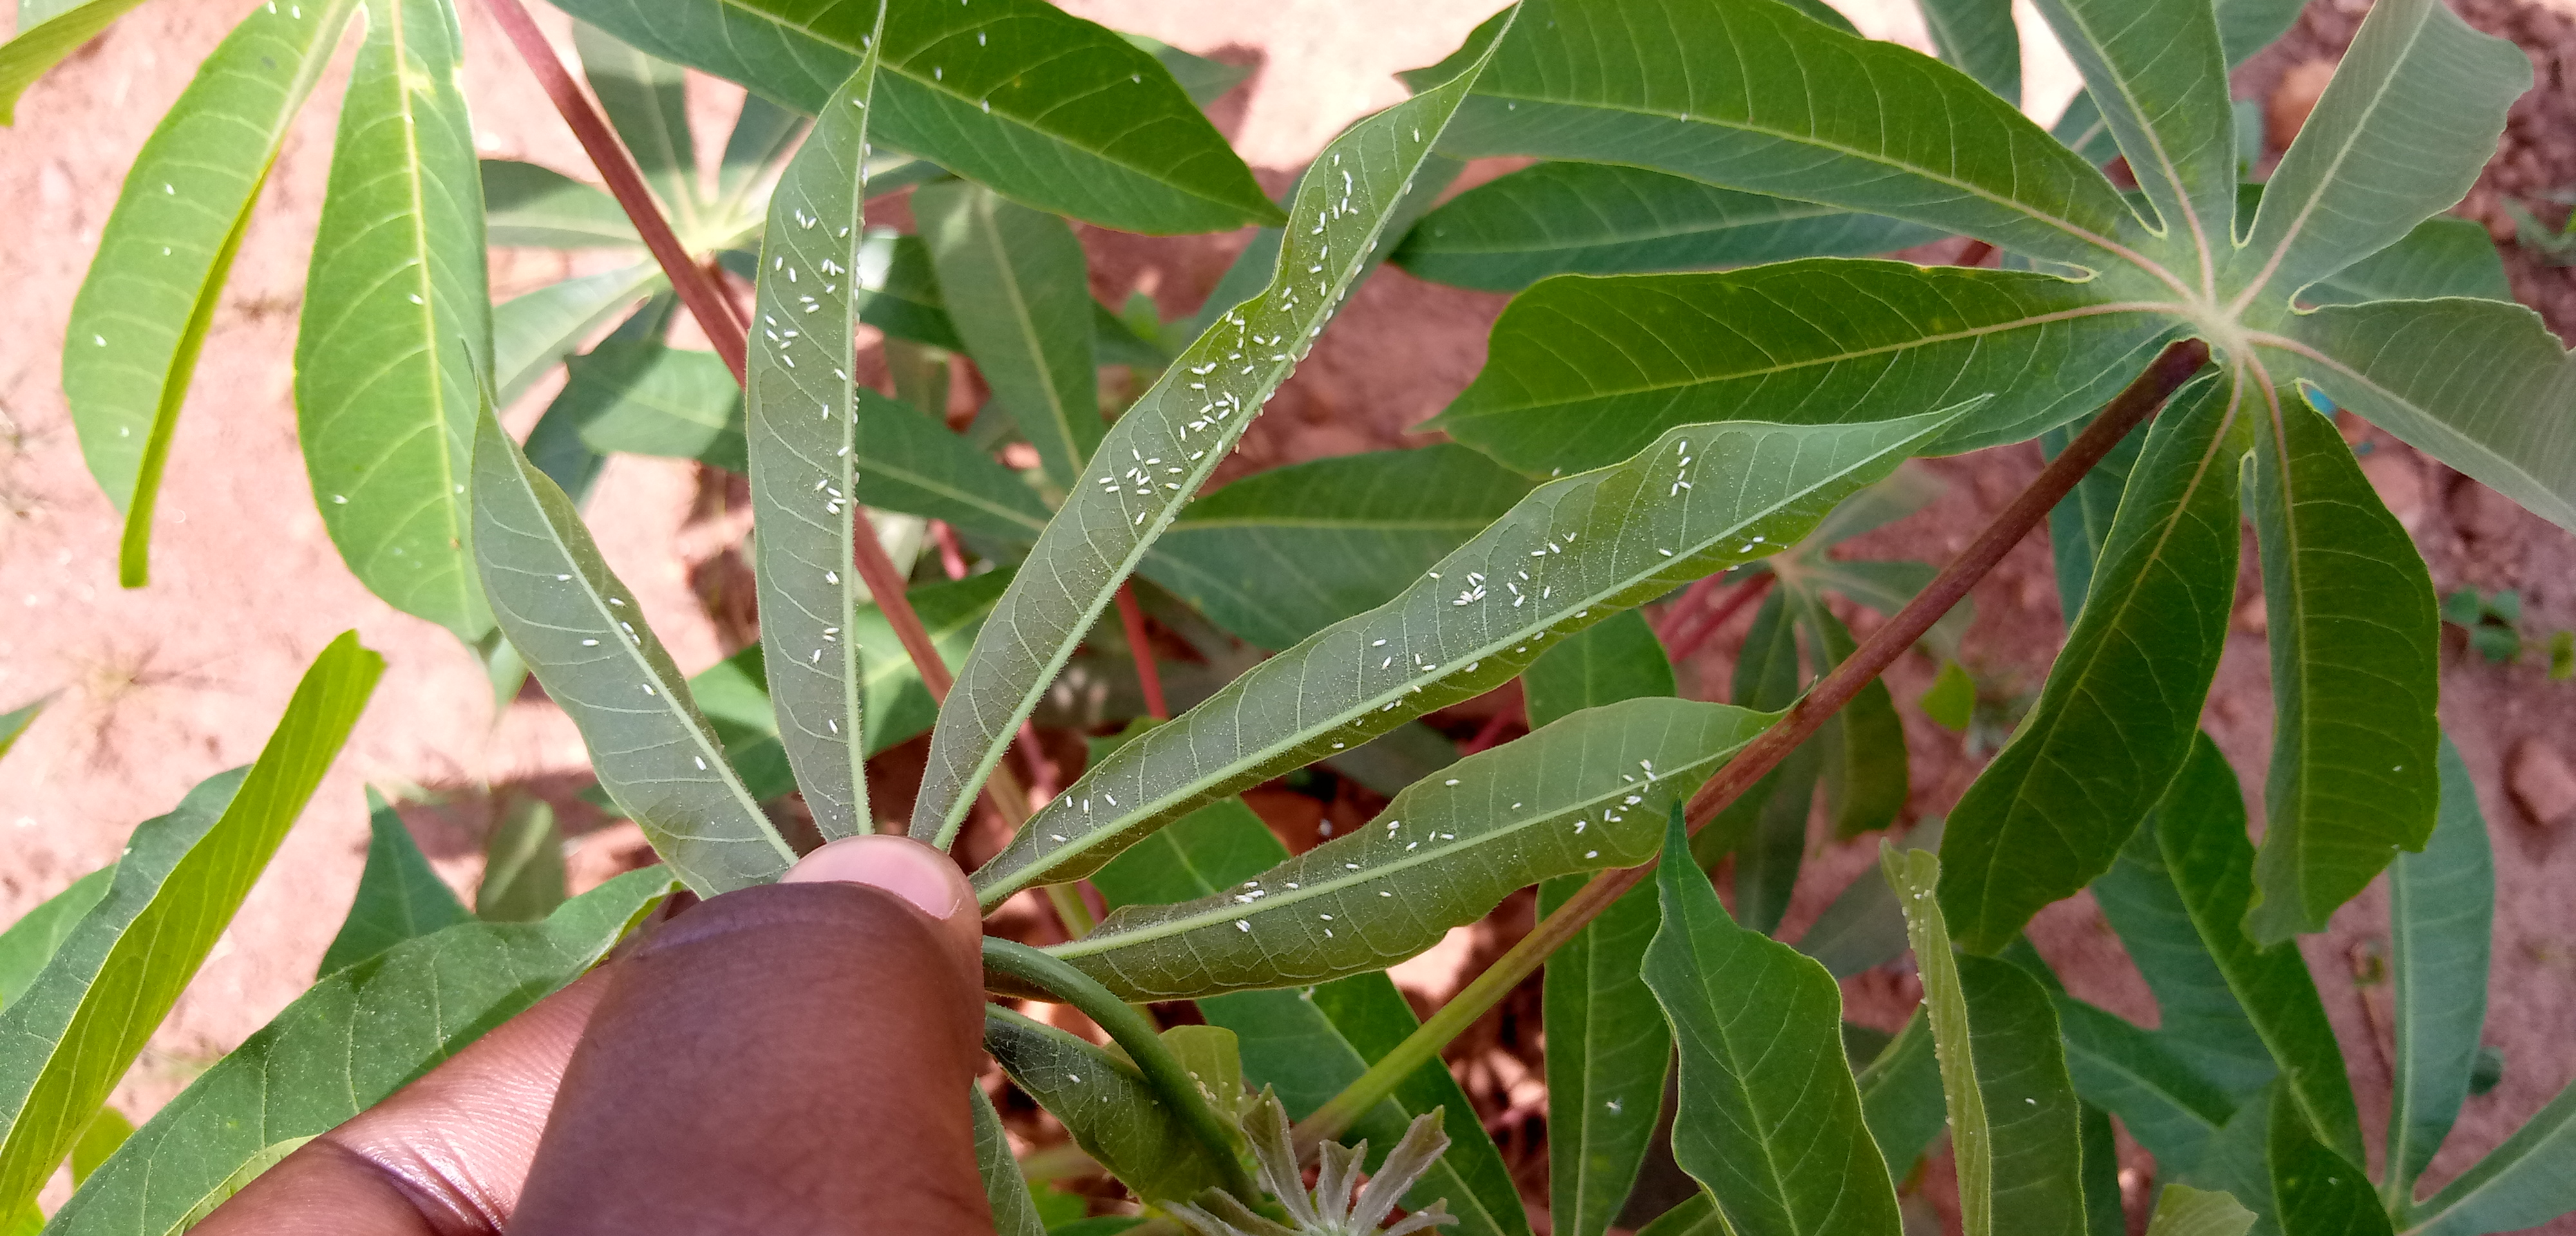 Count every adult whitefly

198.